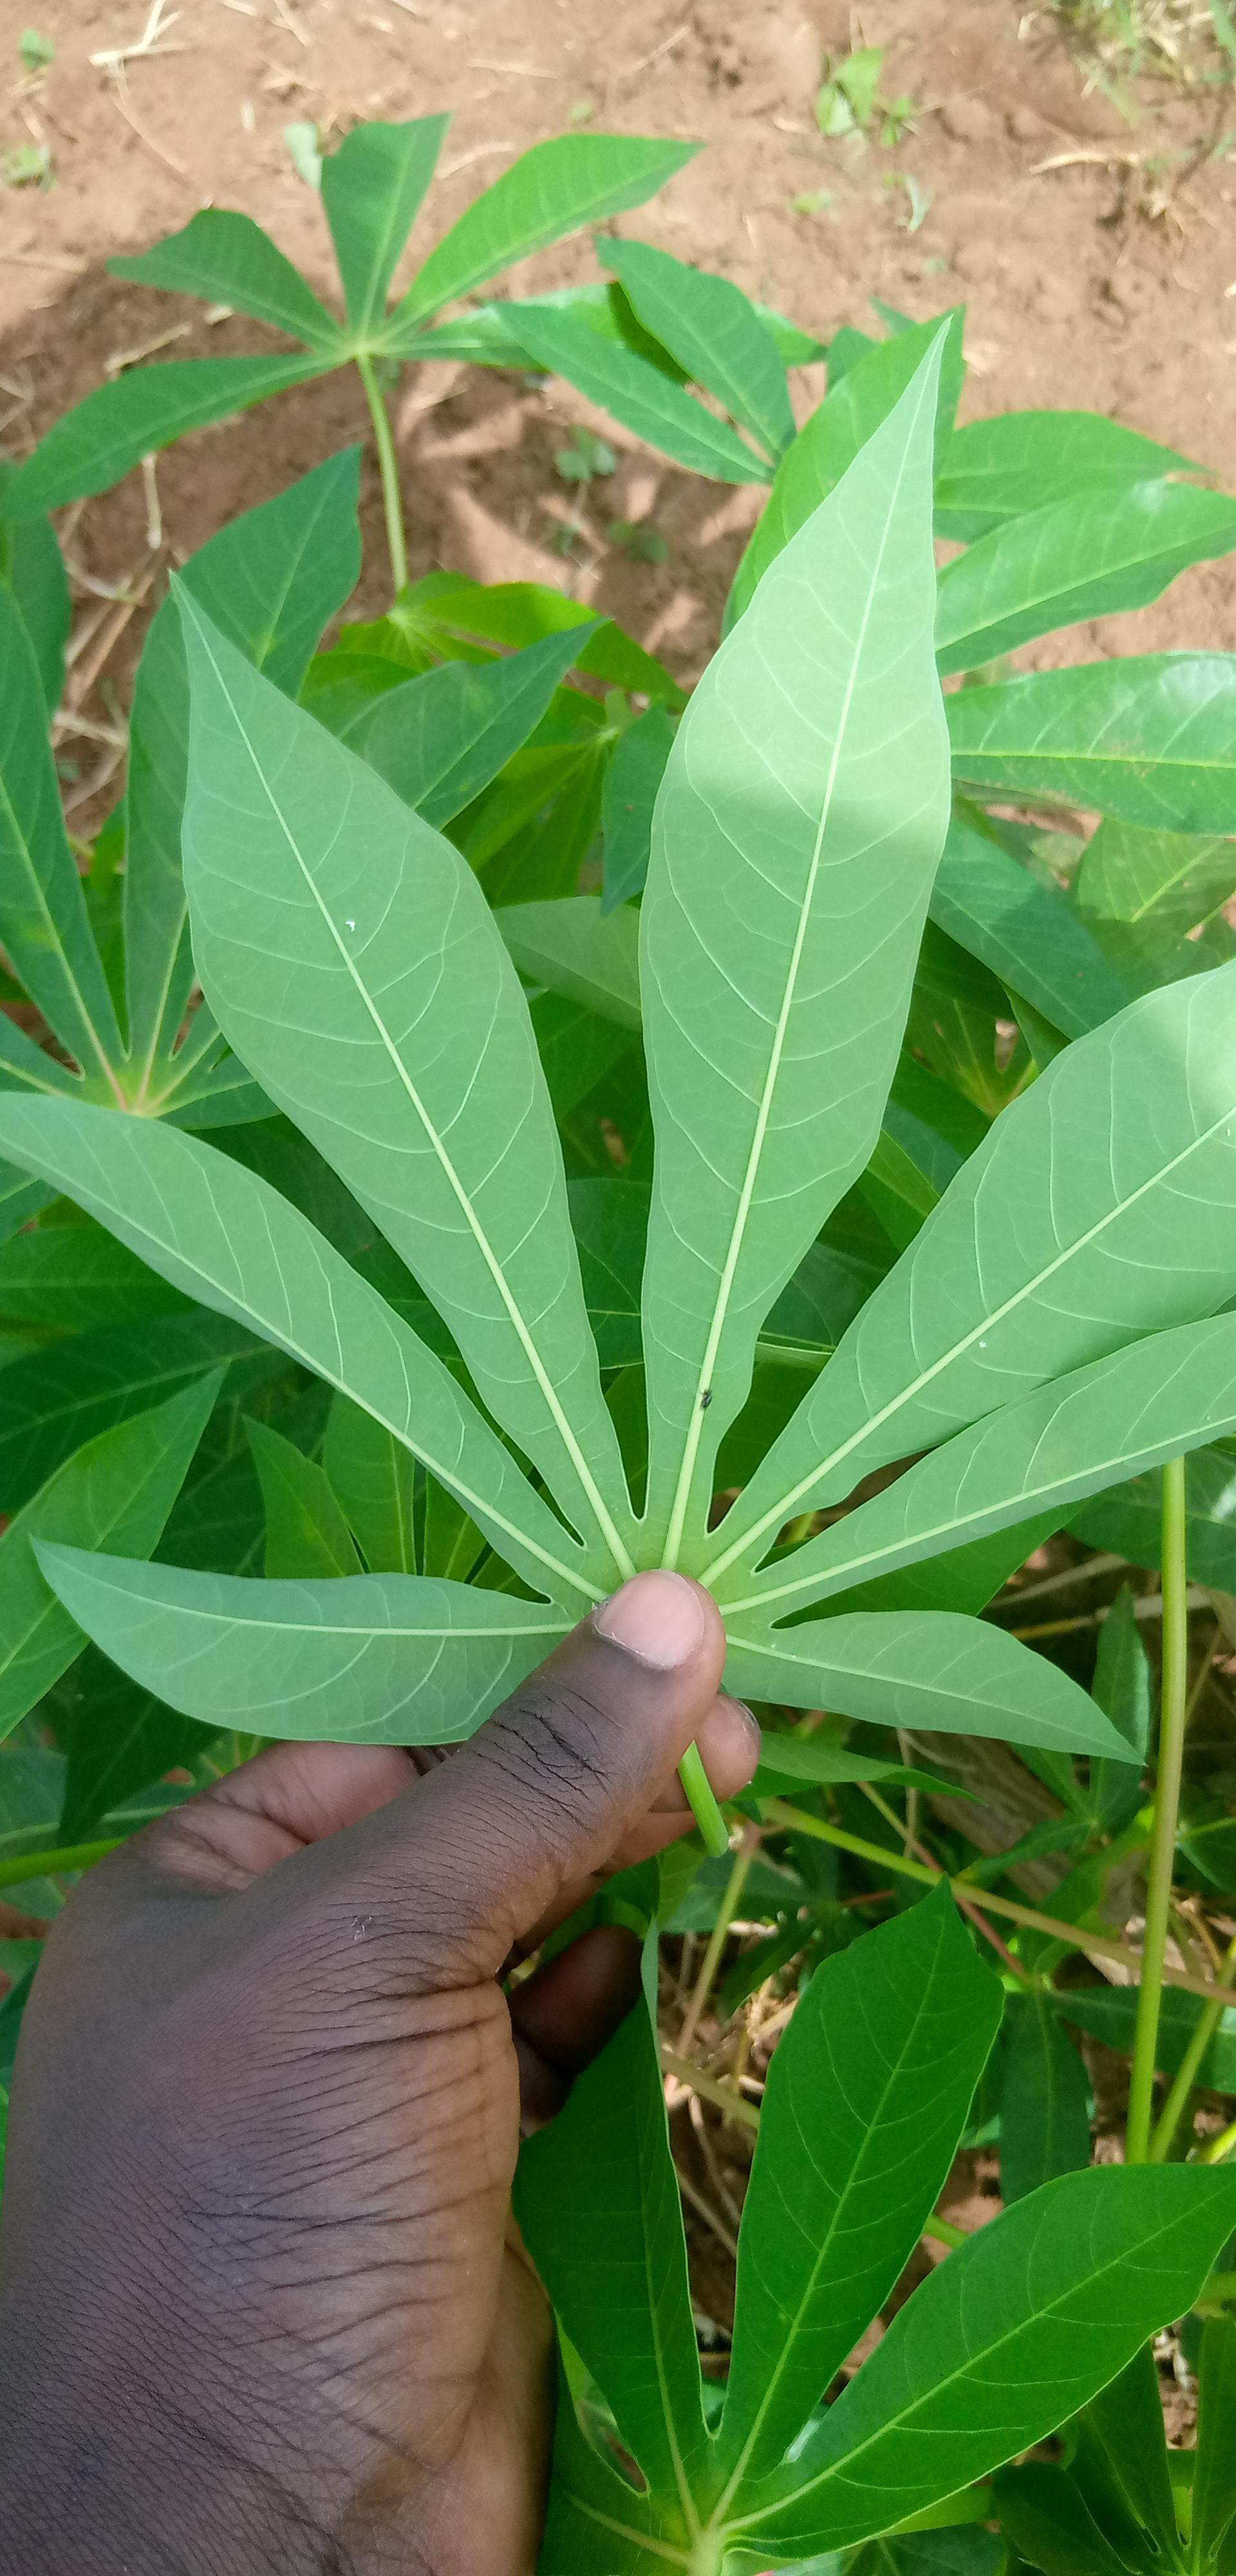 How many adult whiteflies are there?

3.